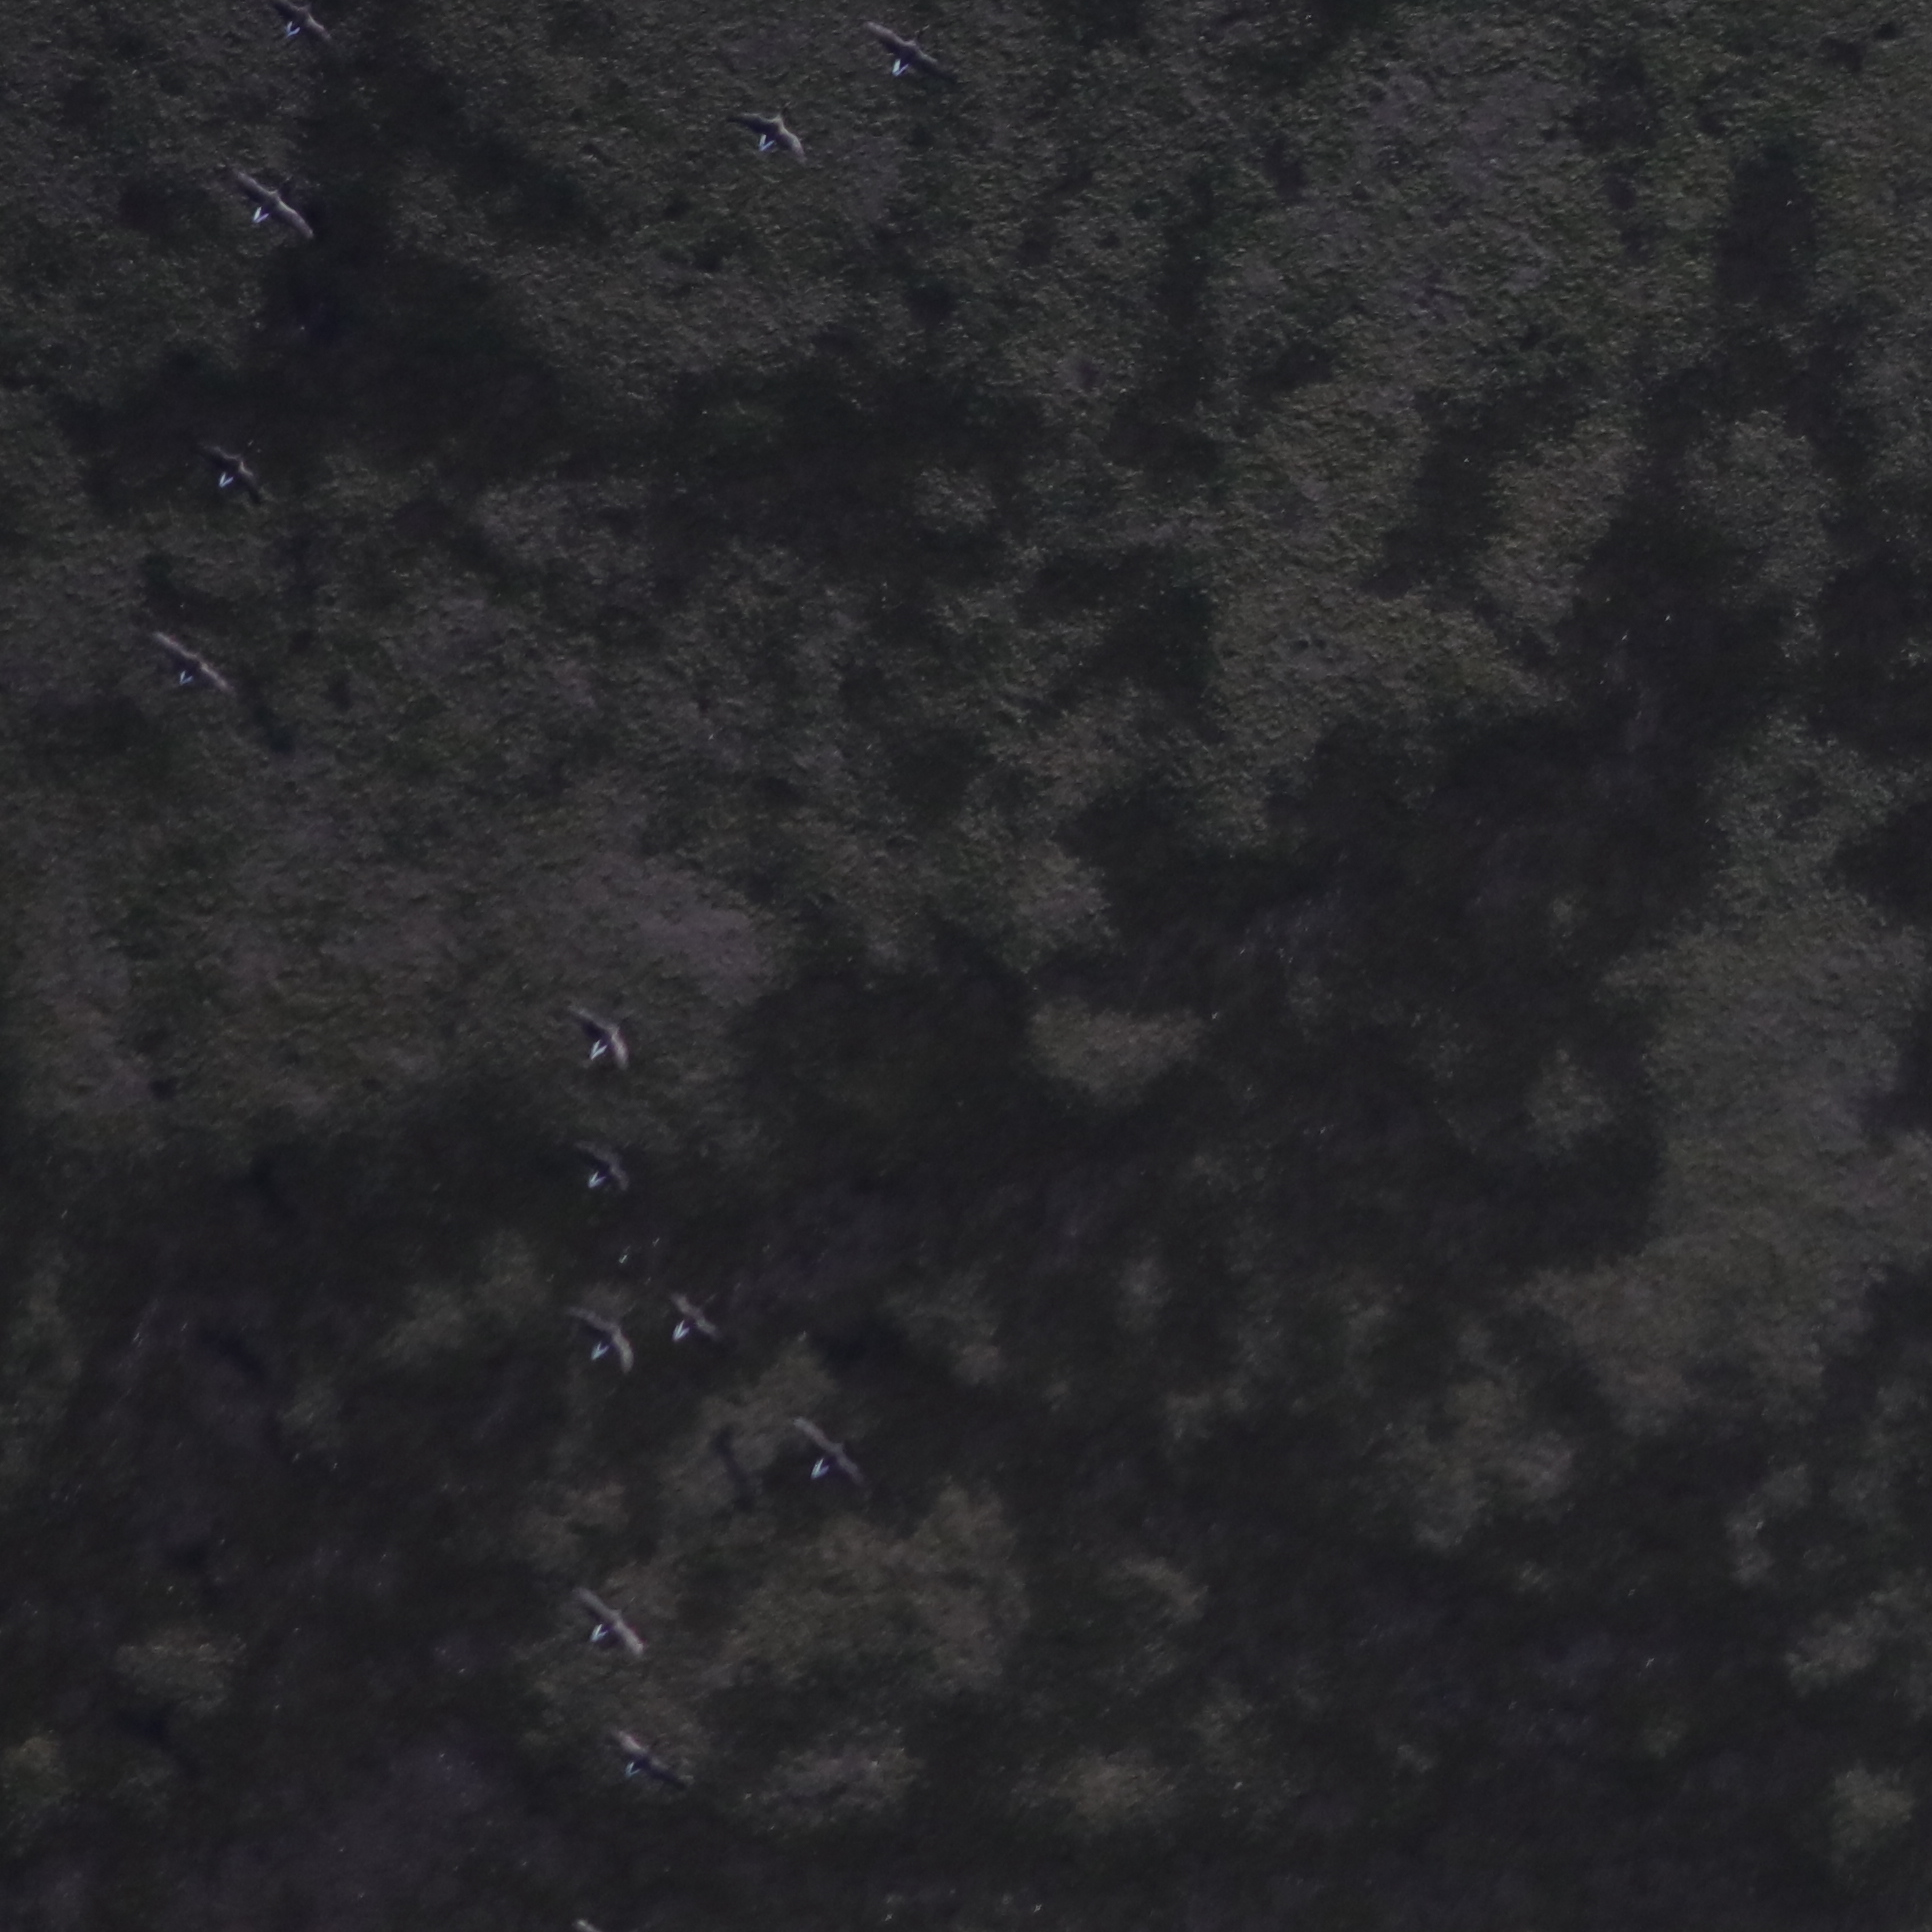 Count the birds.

13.